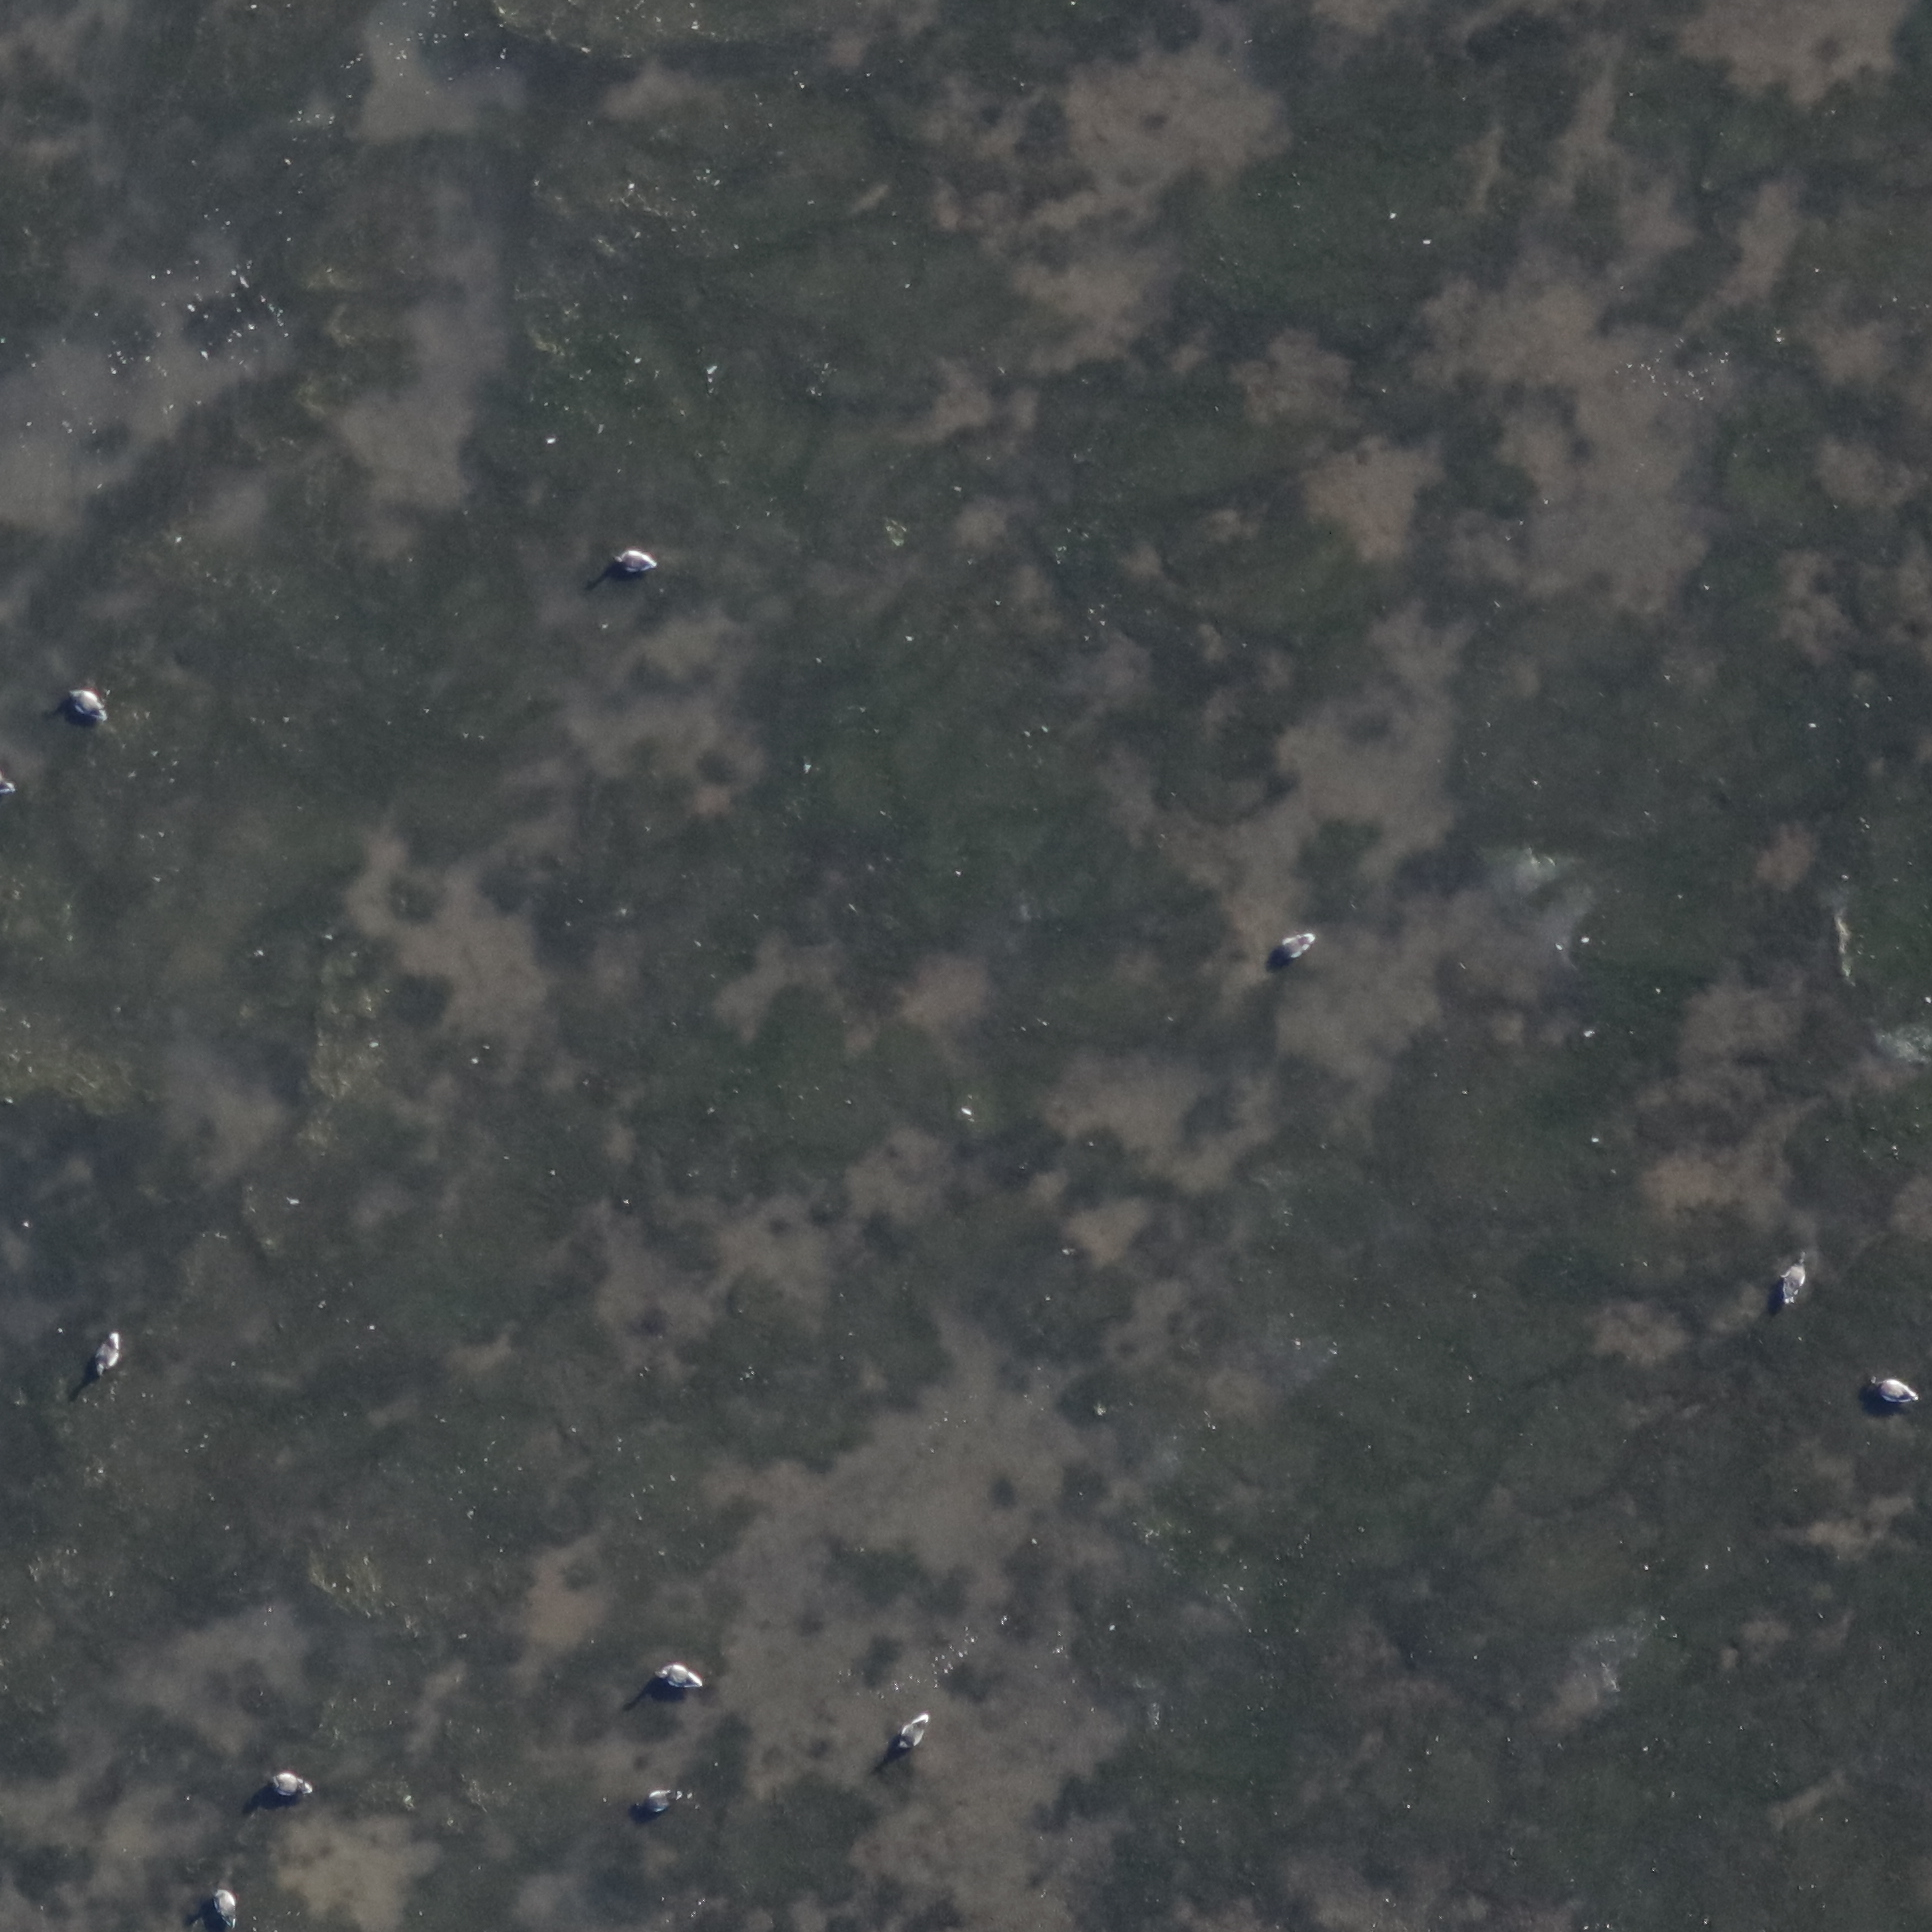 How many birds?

11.